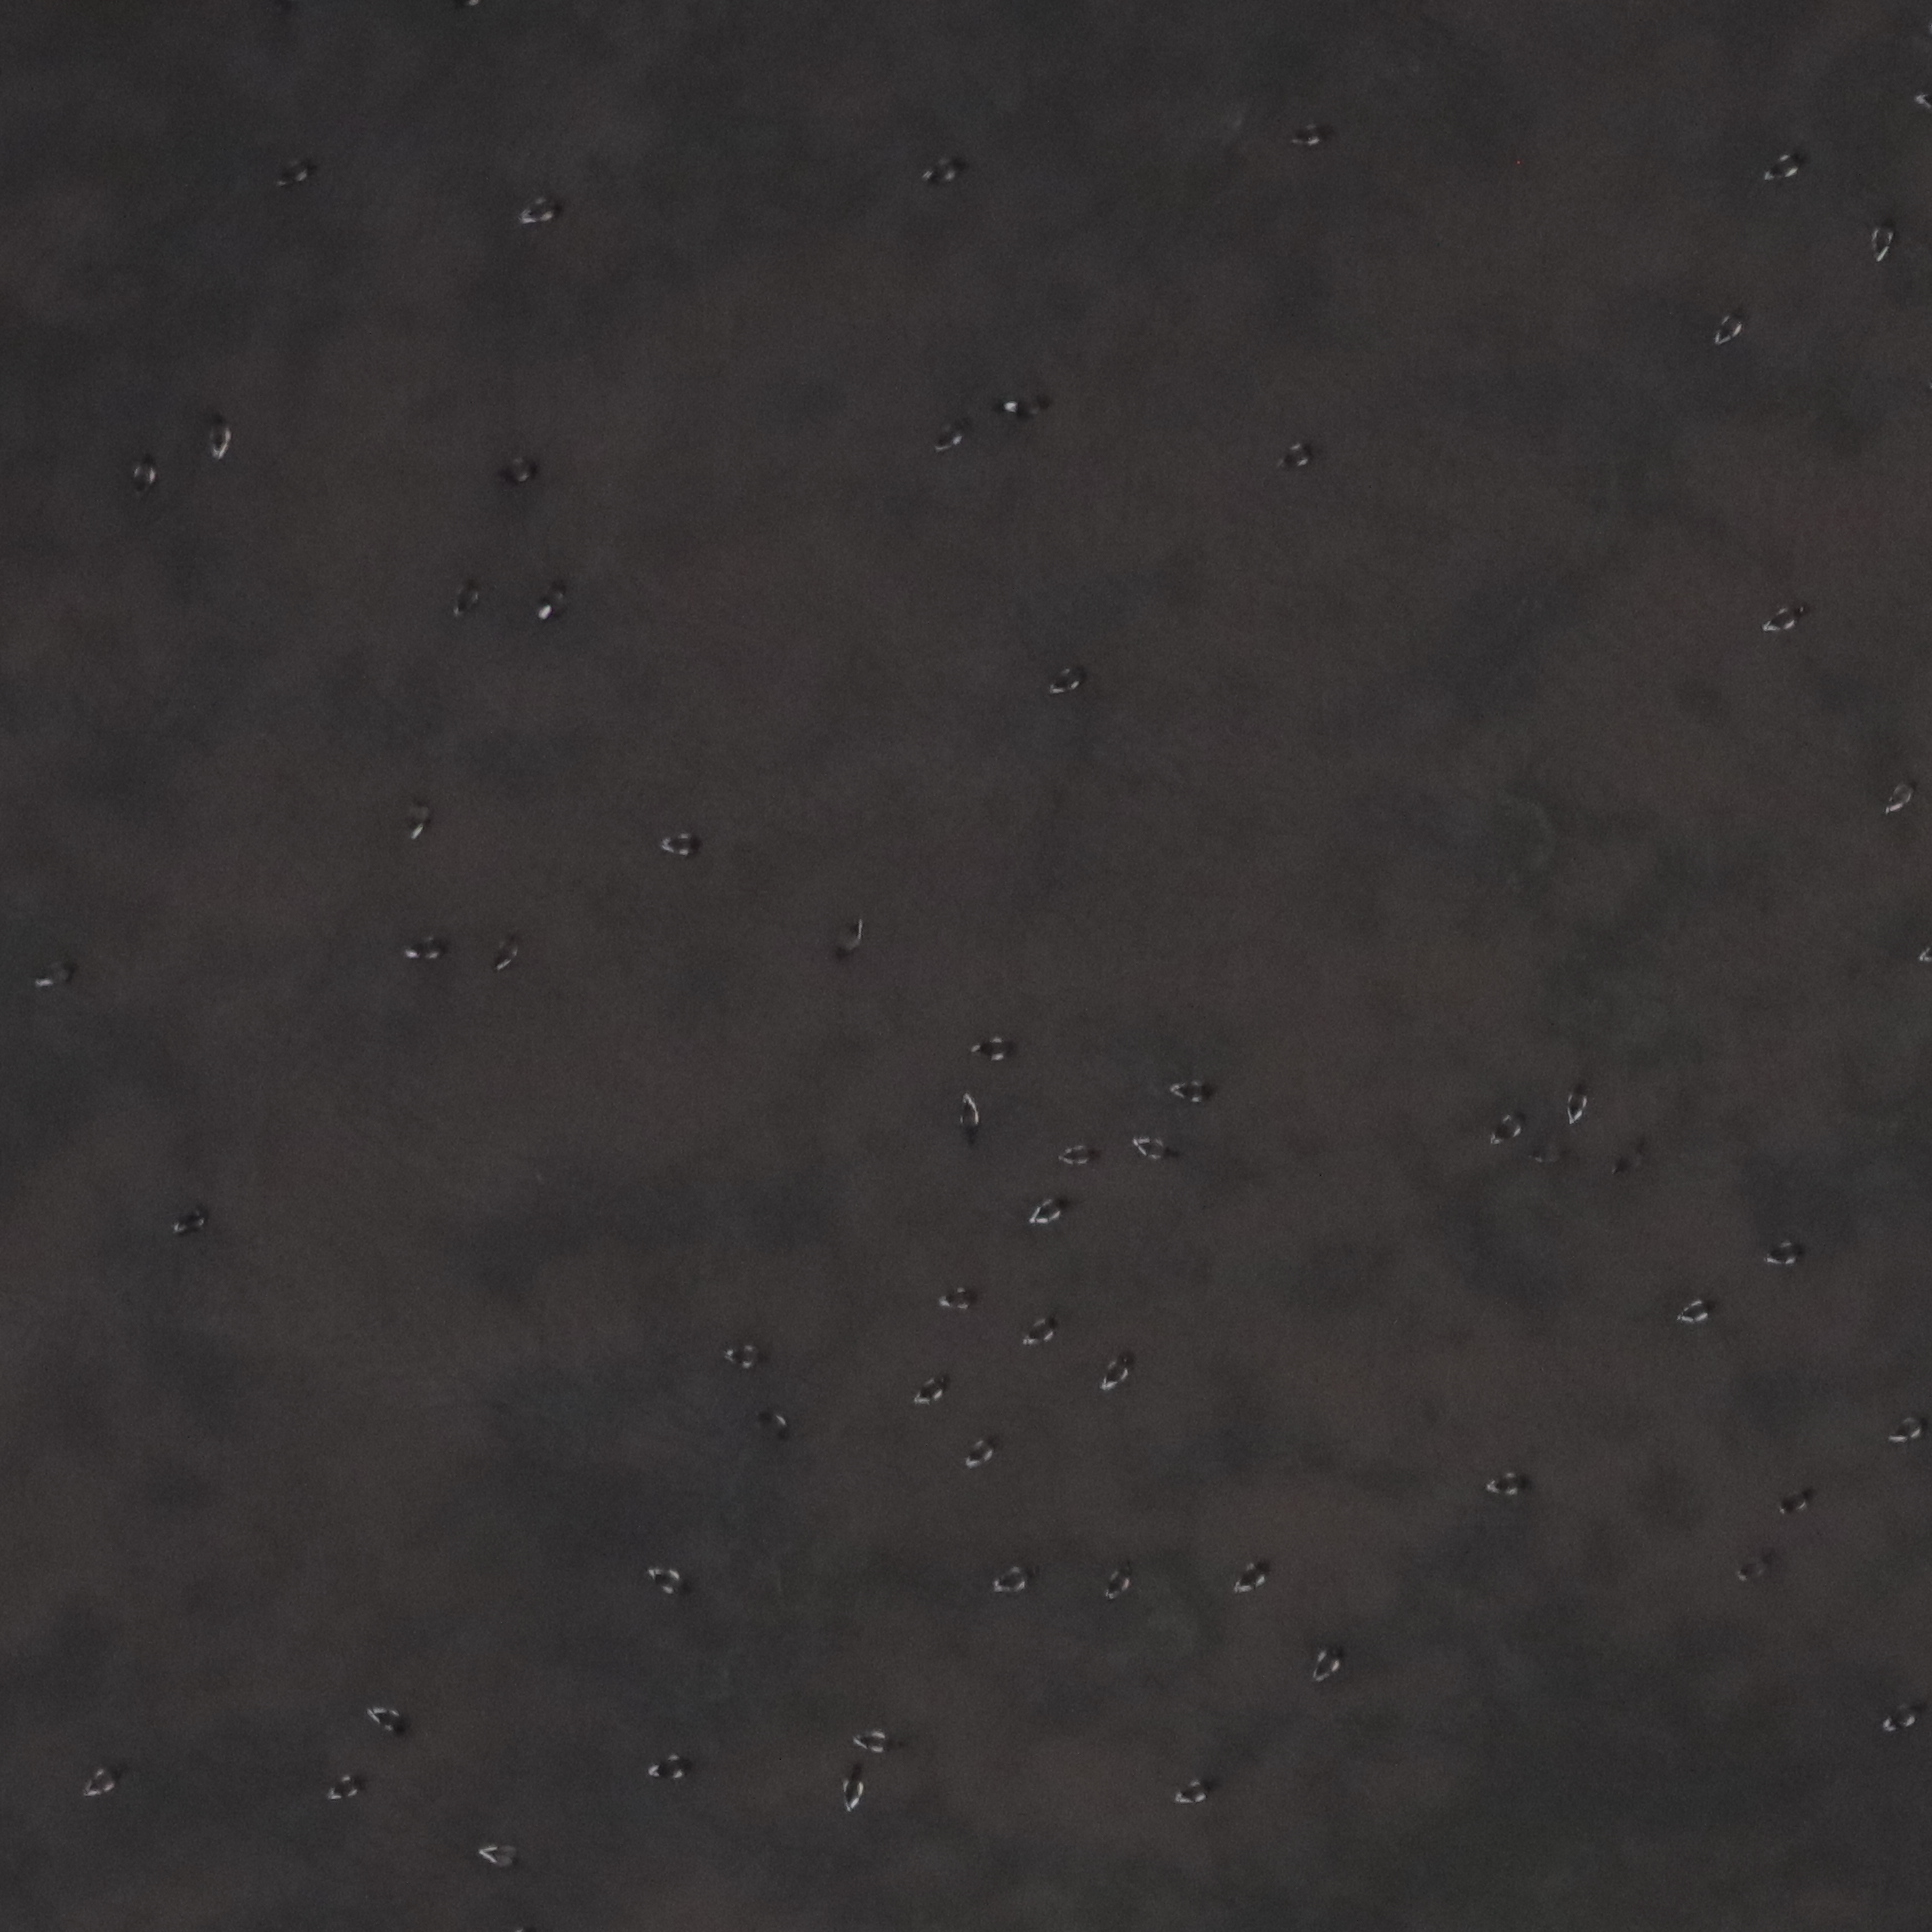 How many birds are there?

63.